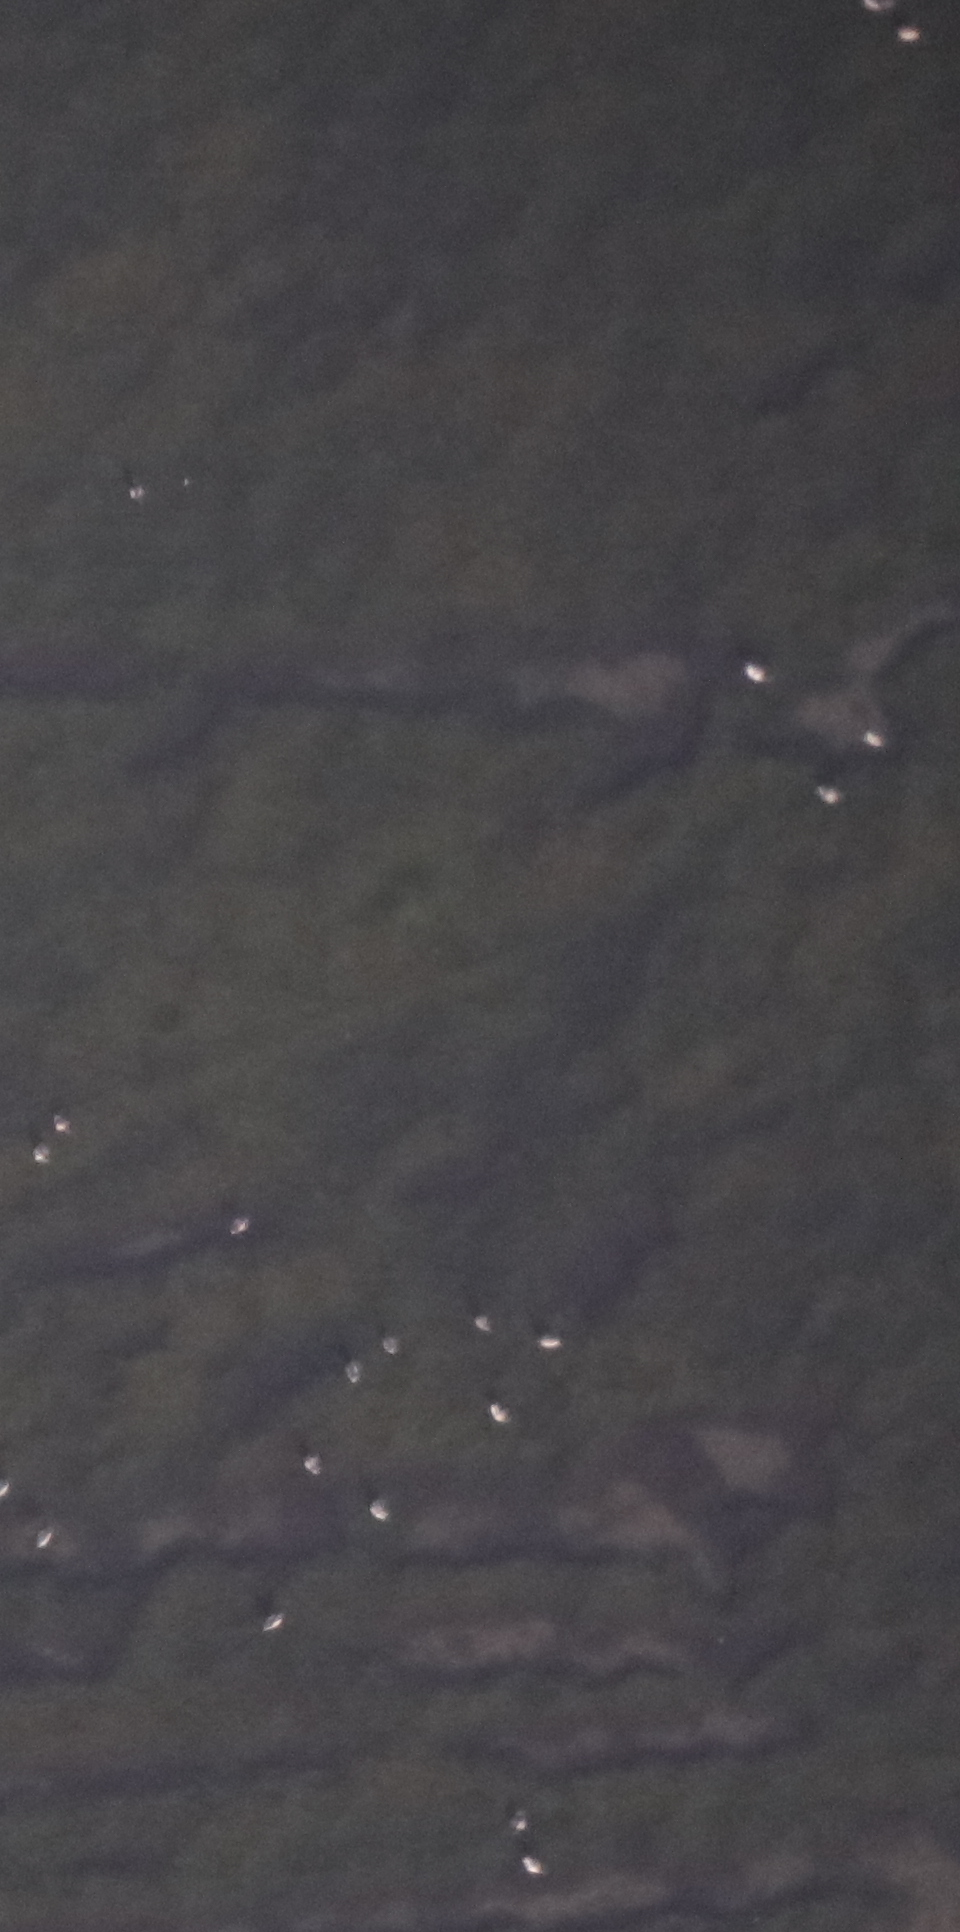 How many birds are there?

20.